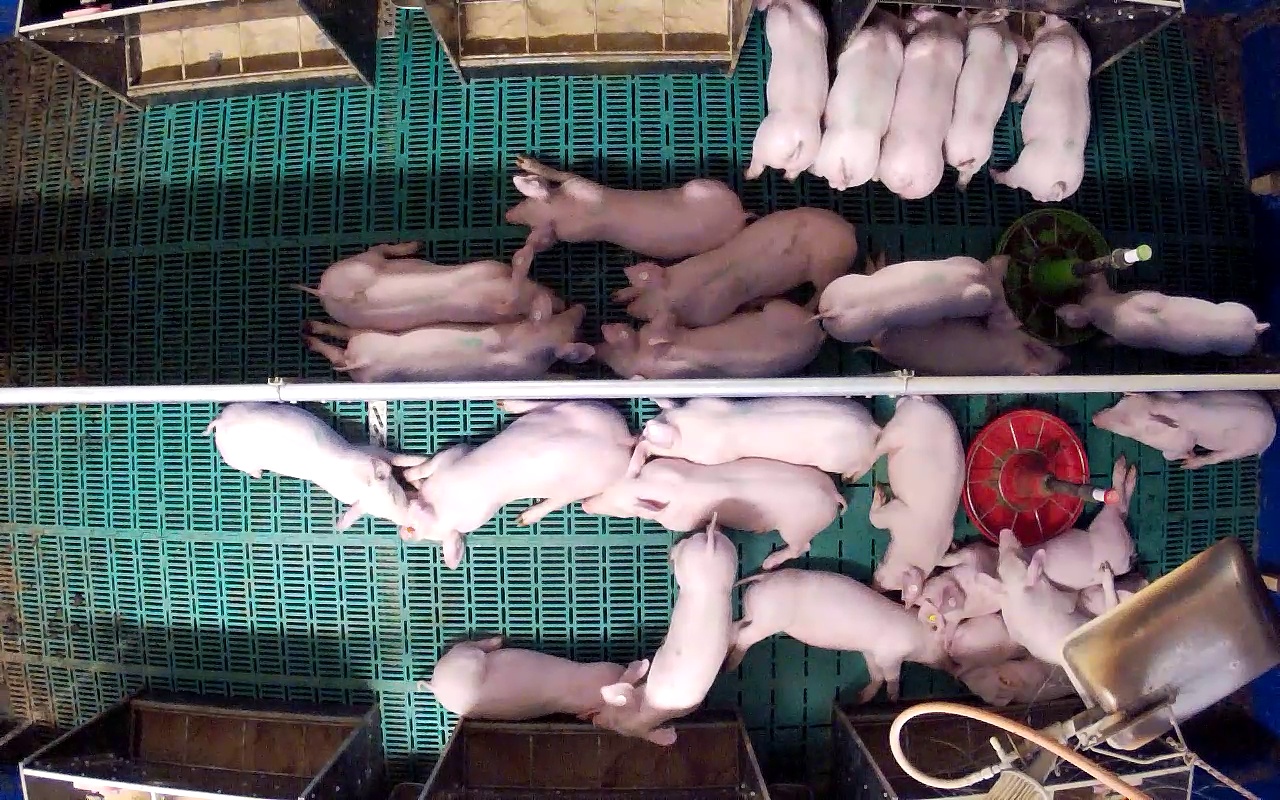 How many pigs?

26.